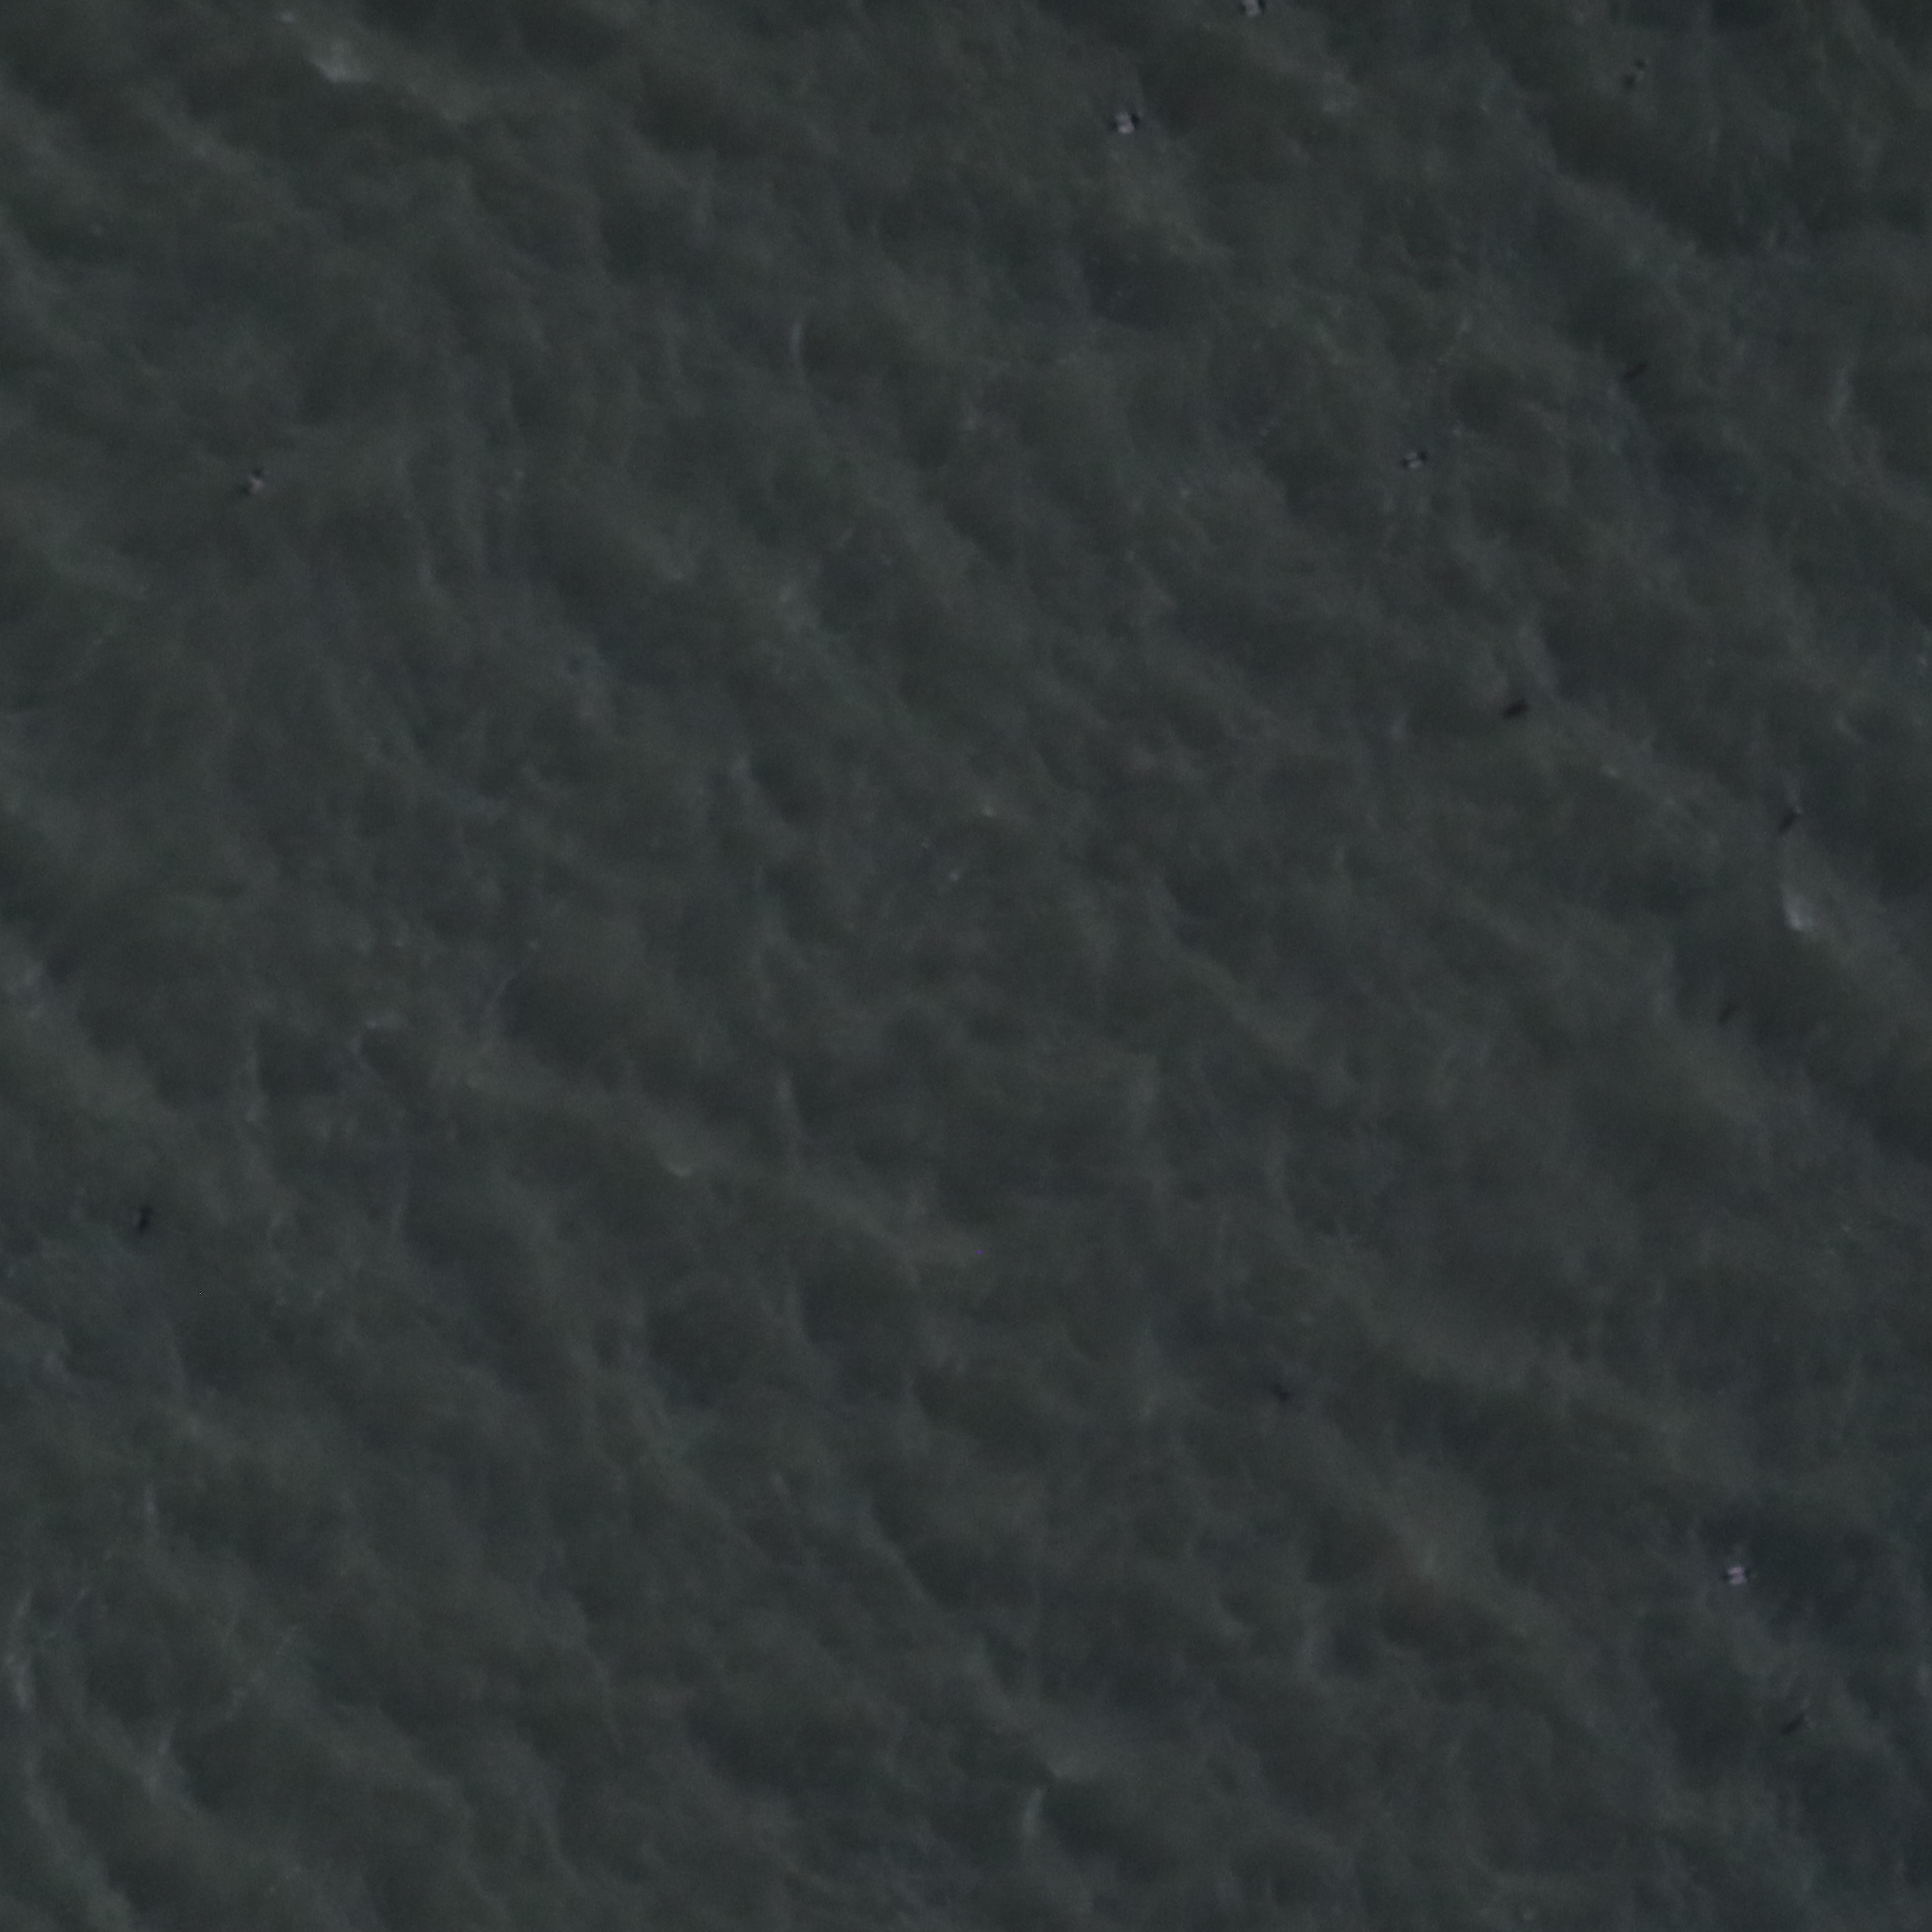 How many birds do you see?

13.